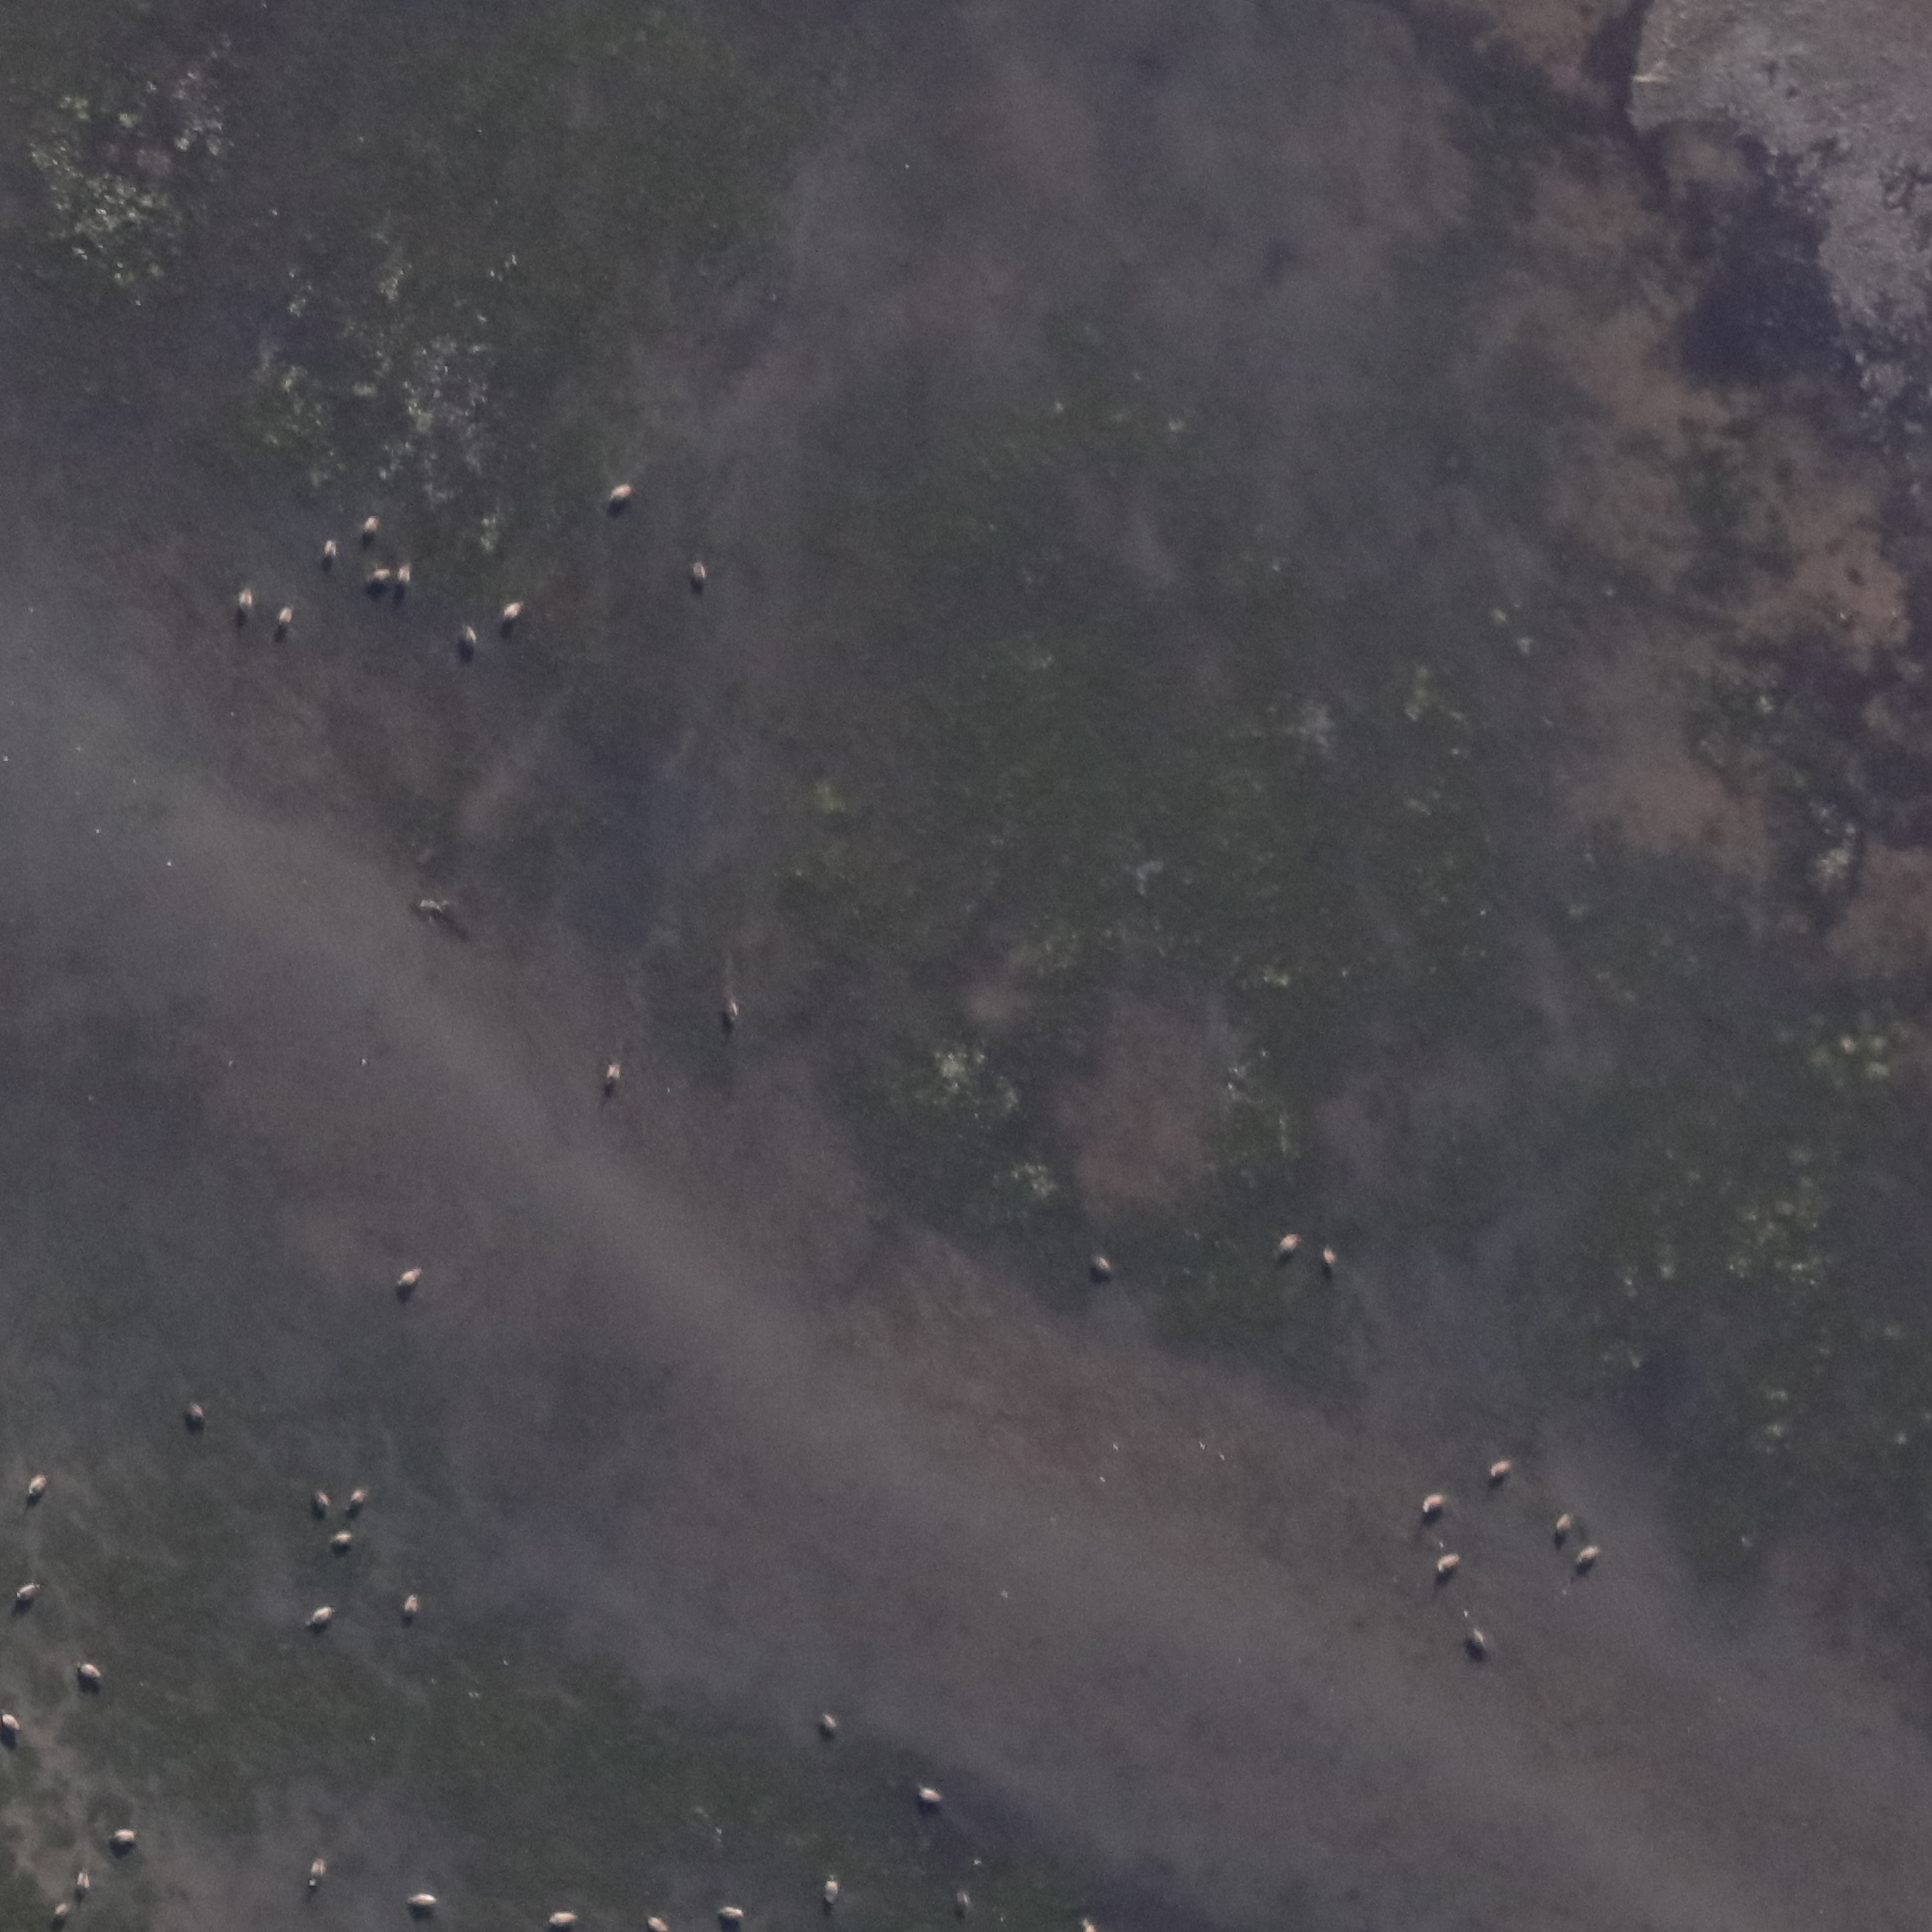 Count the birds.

44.